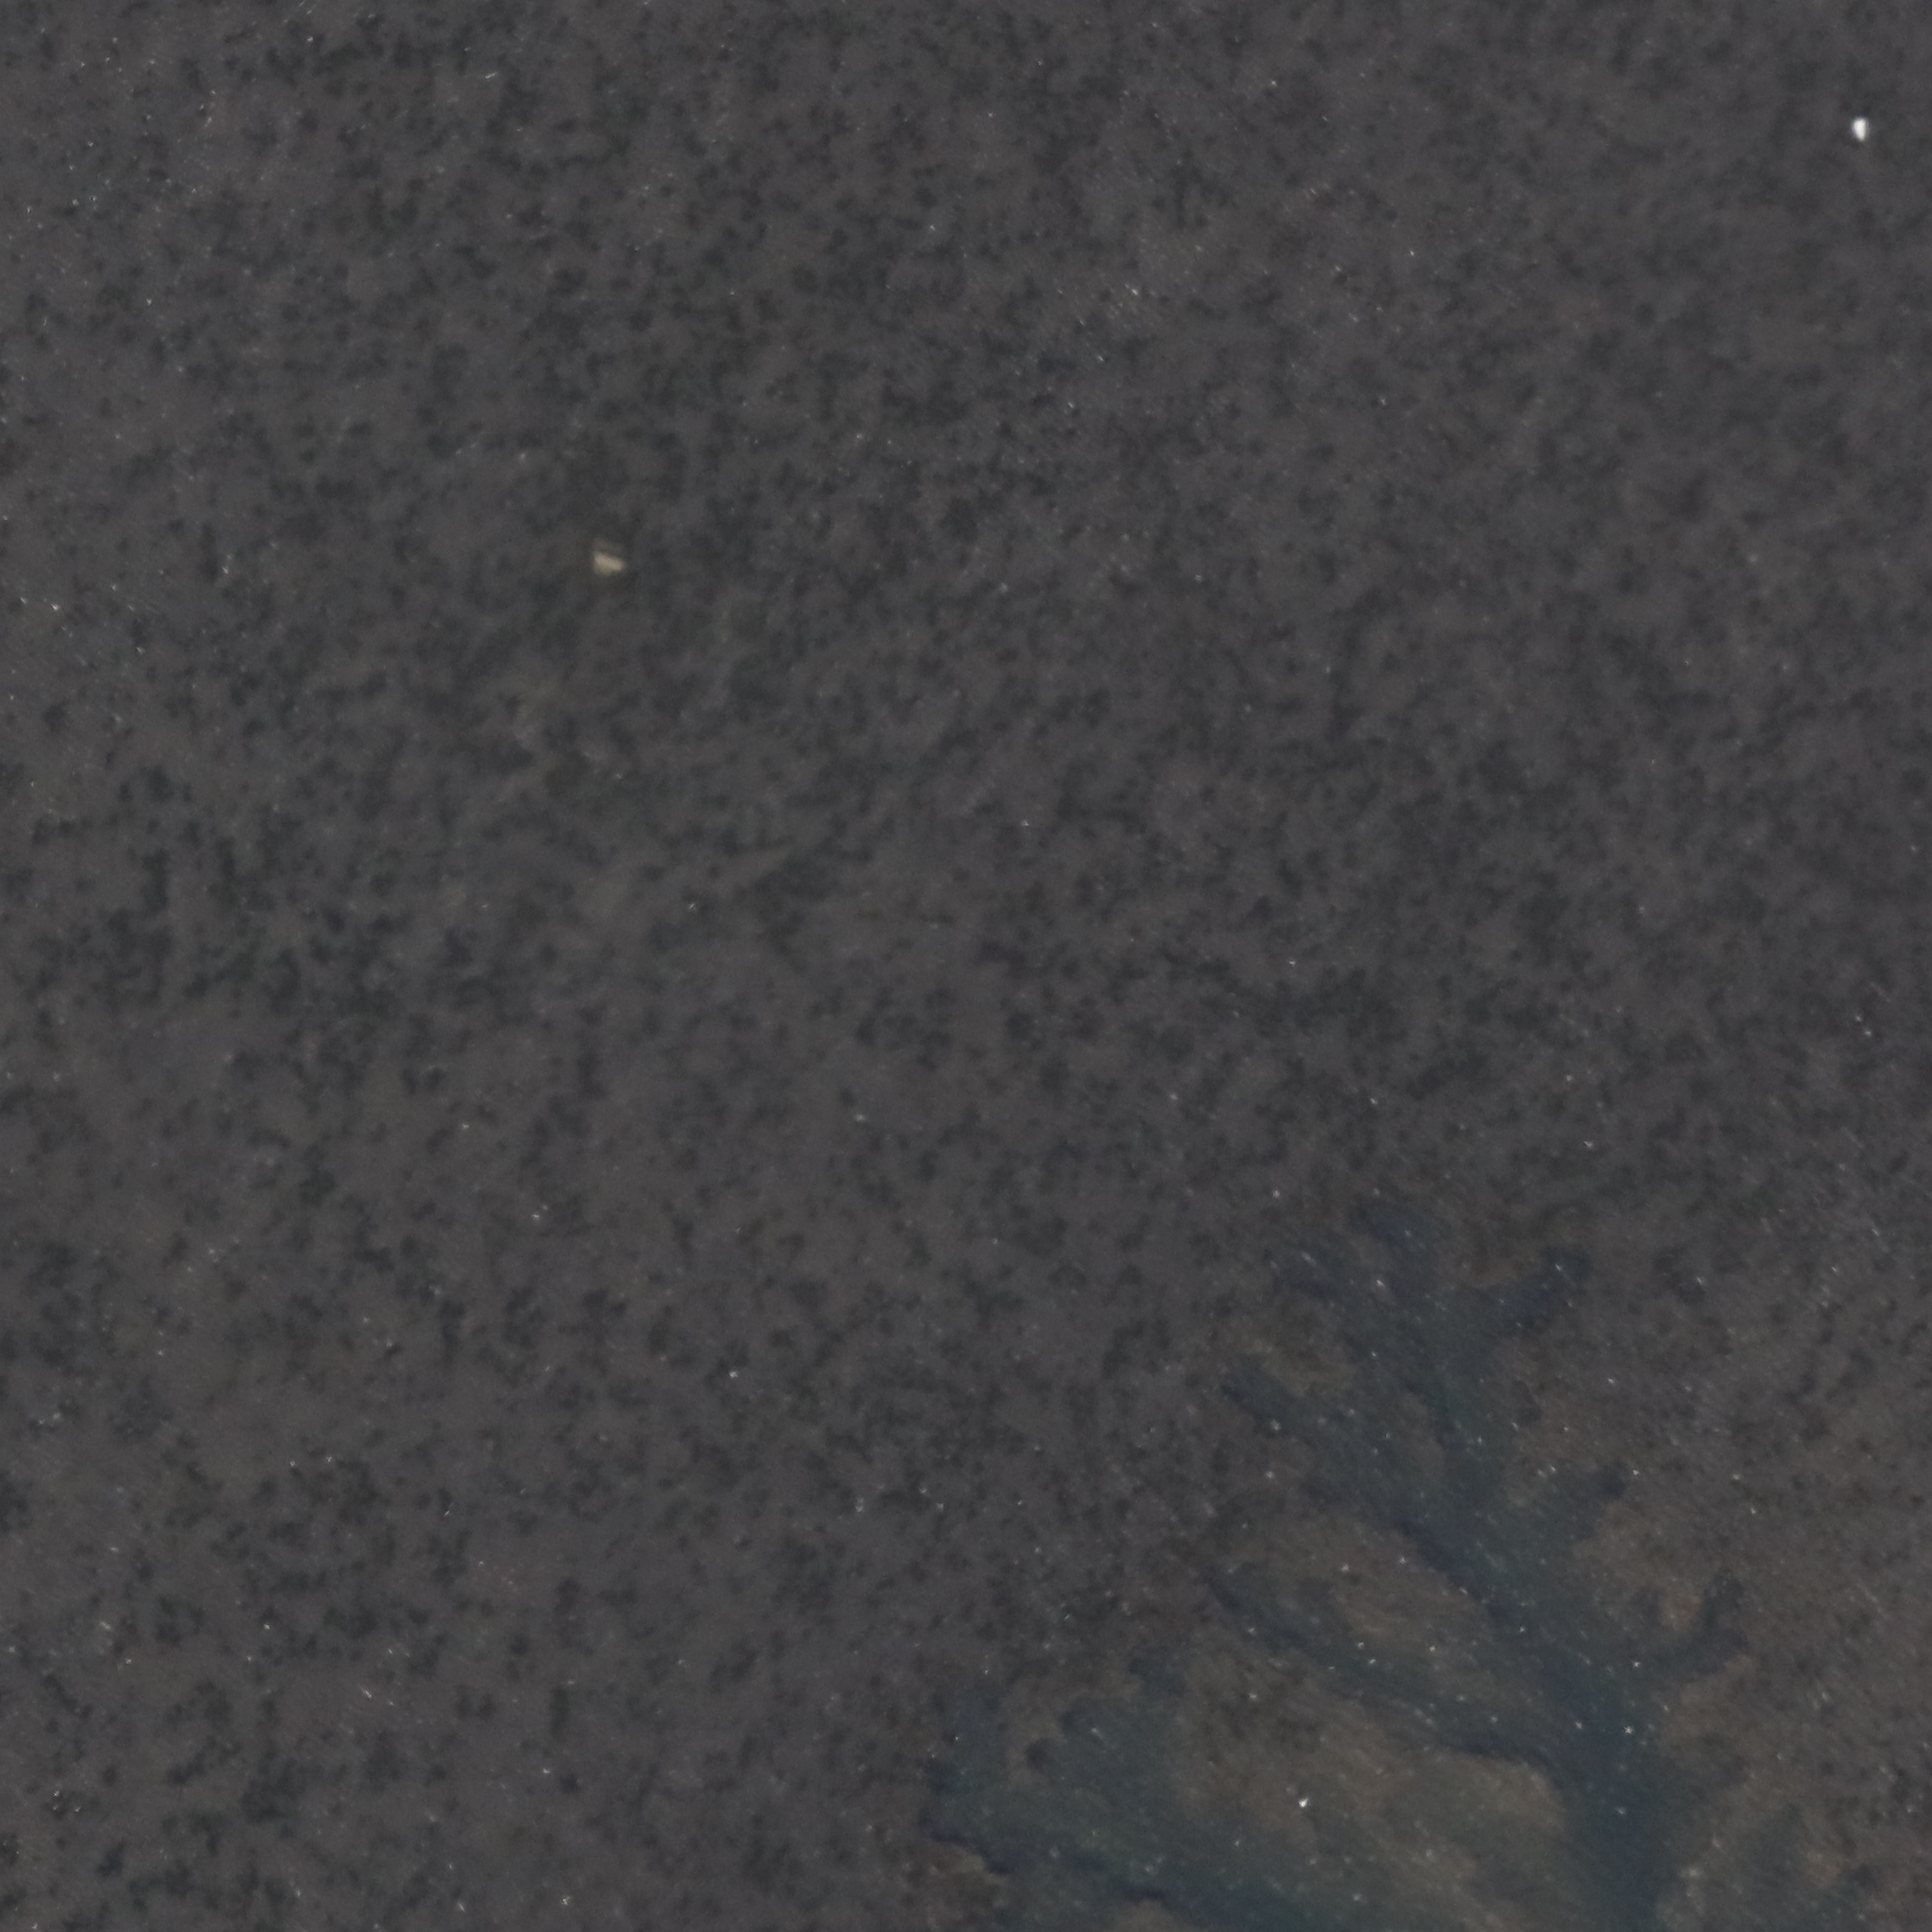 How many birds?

1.